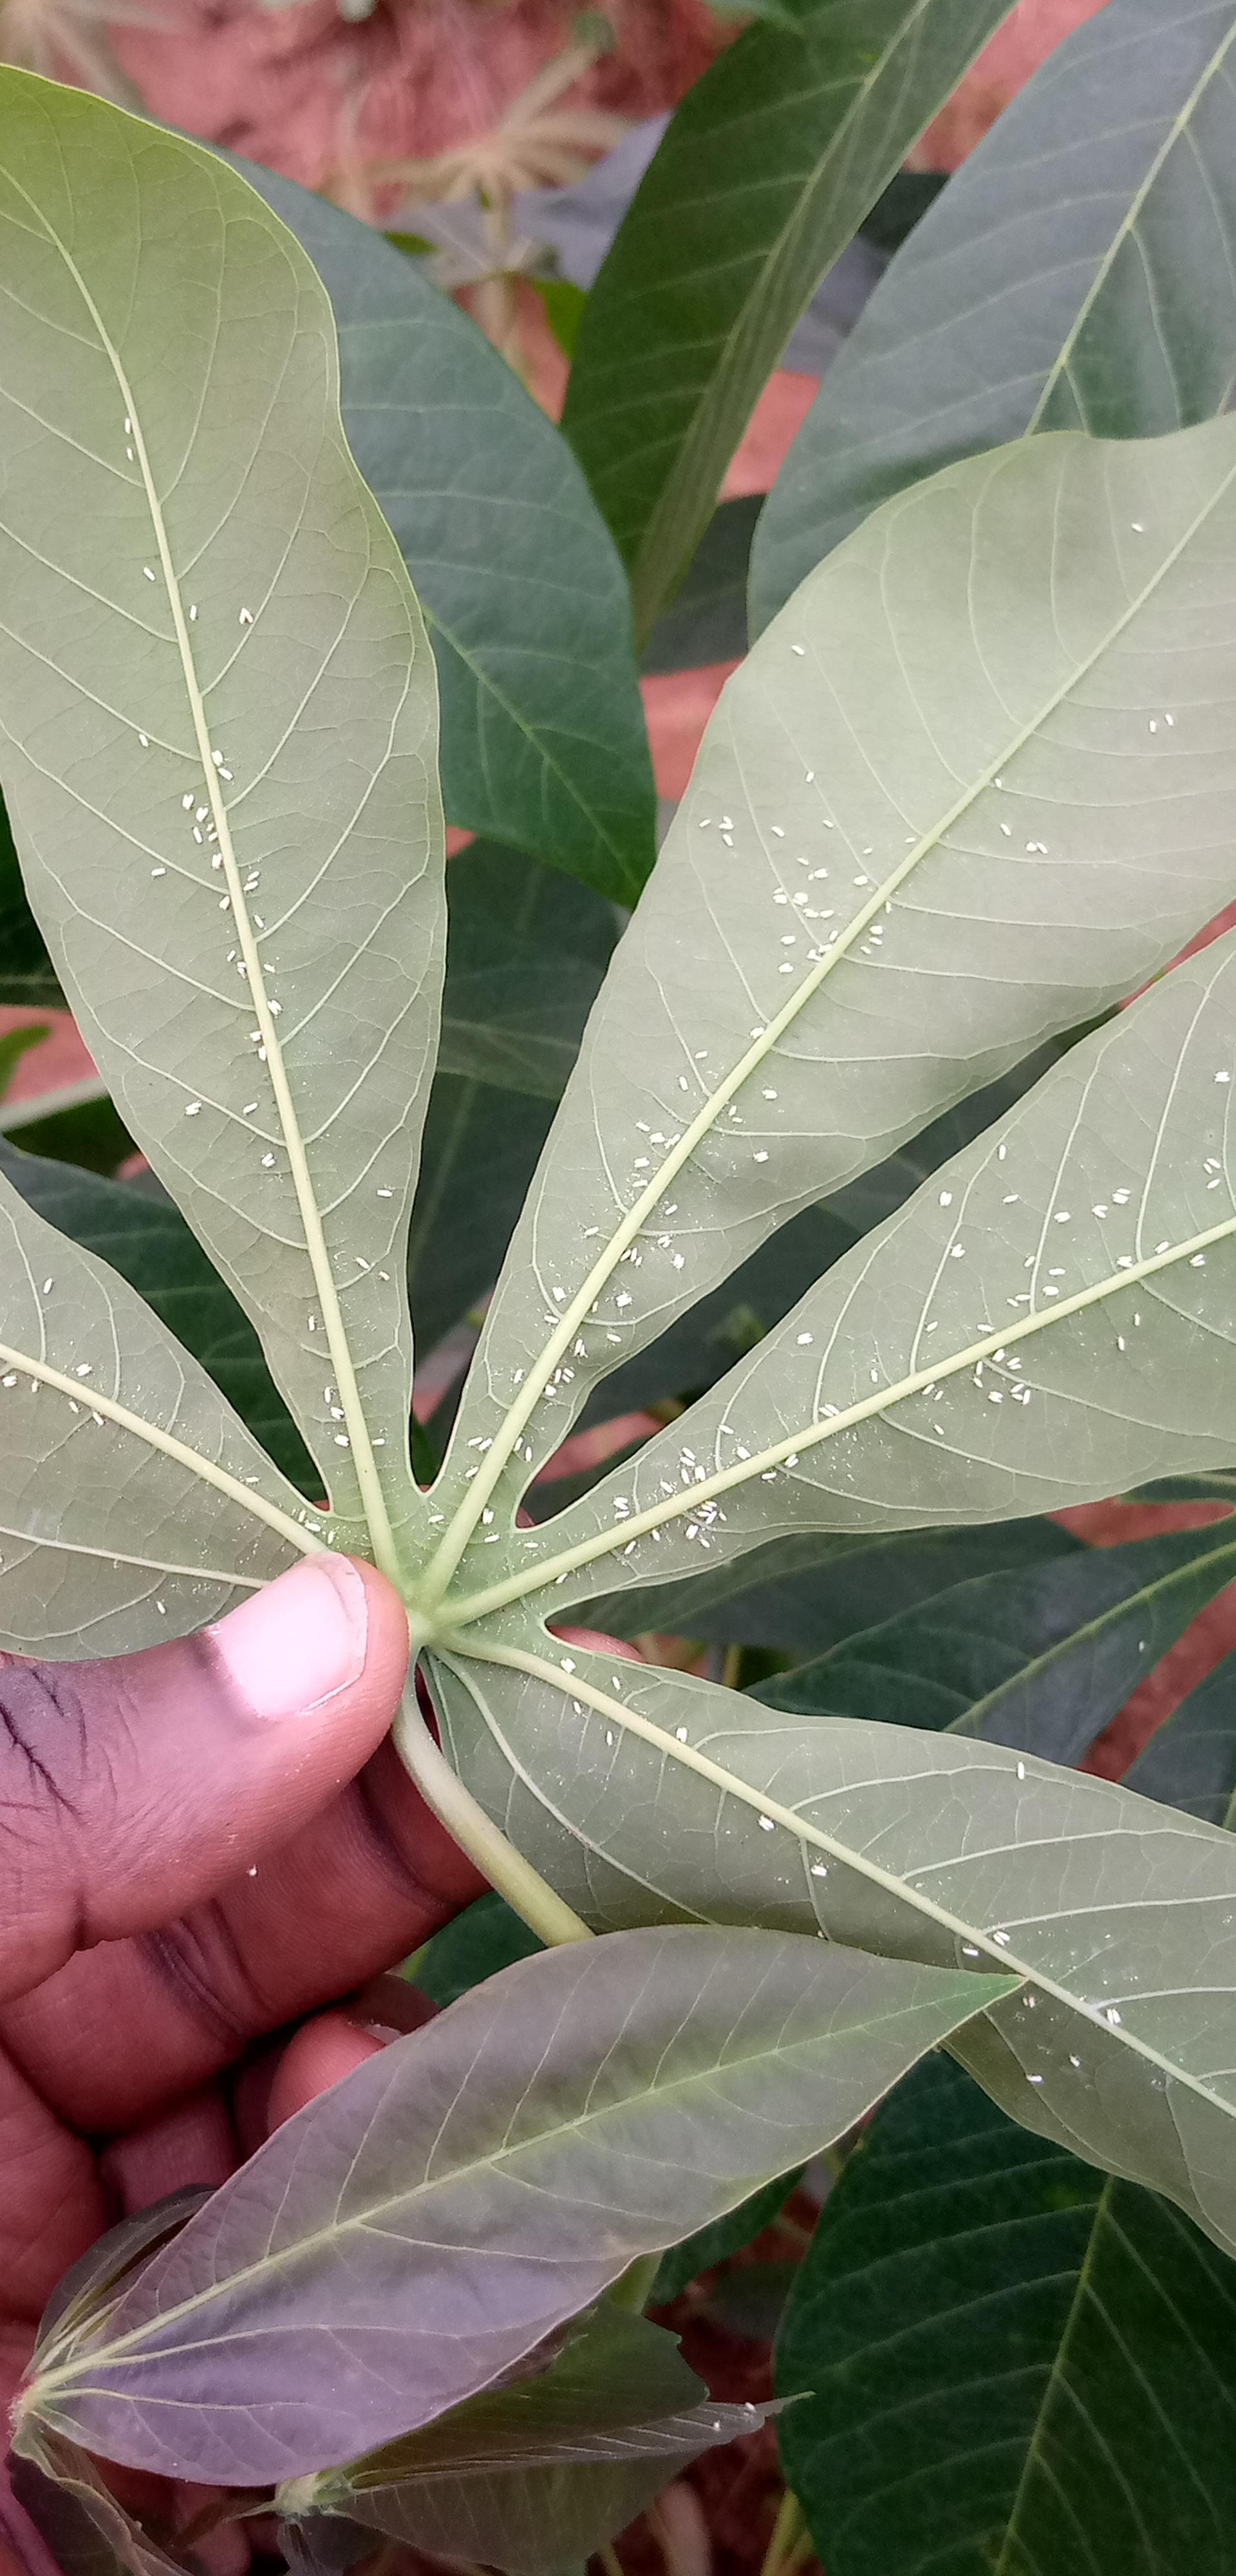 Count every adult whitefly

257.